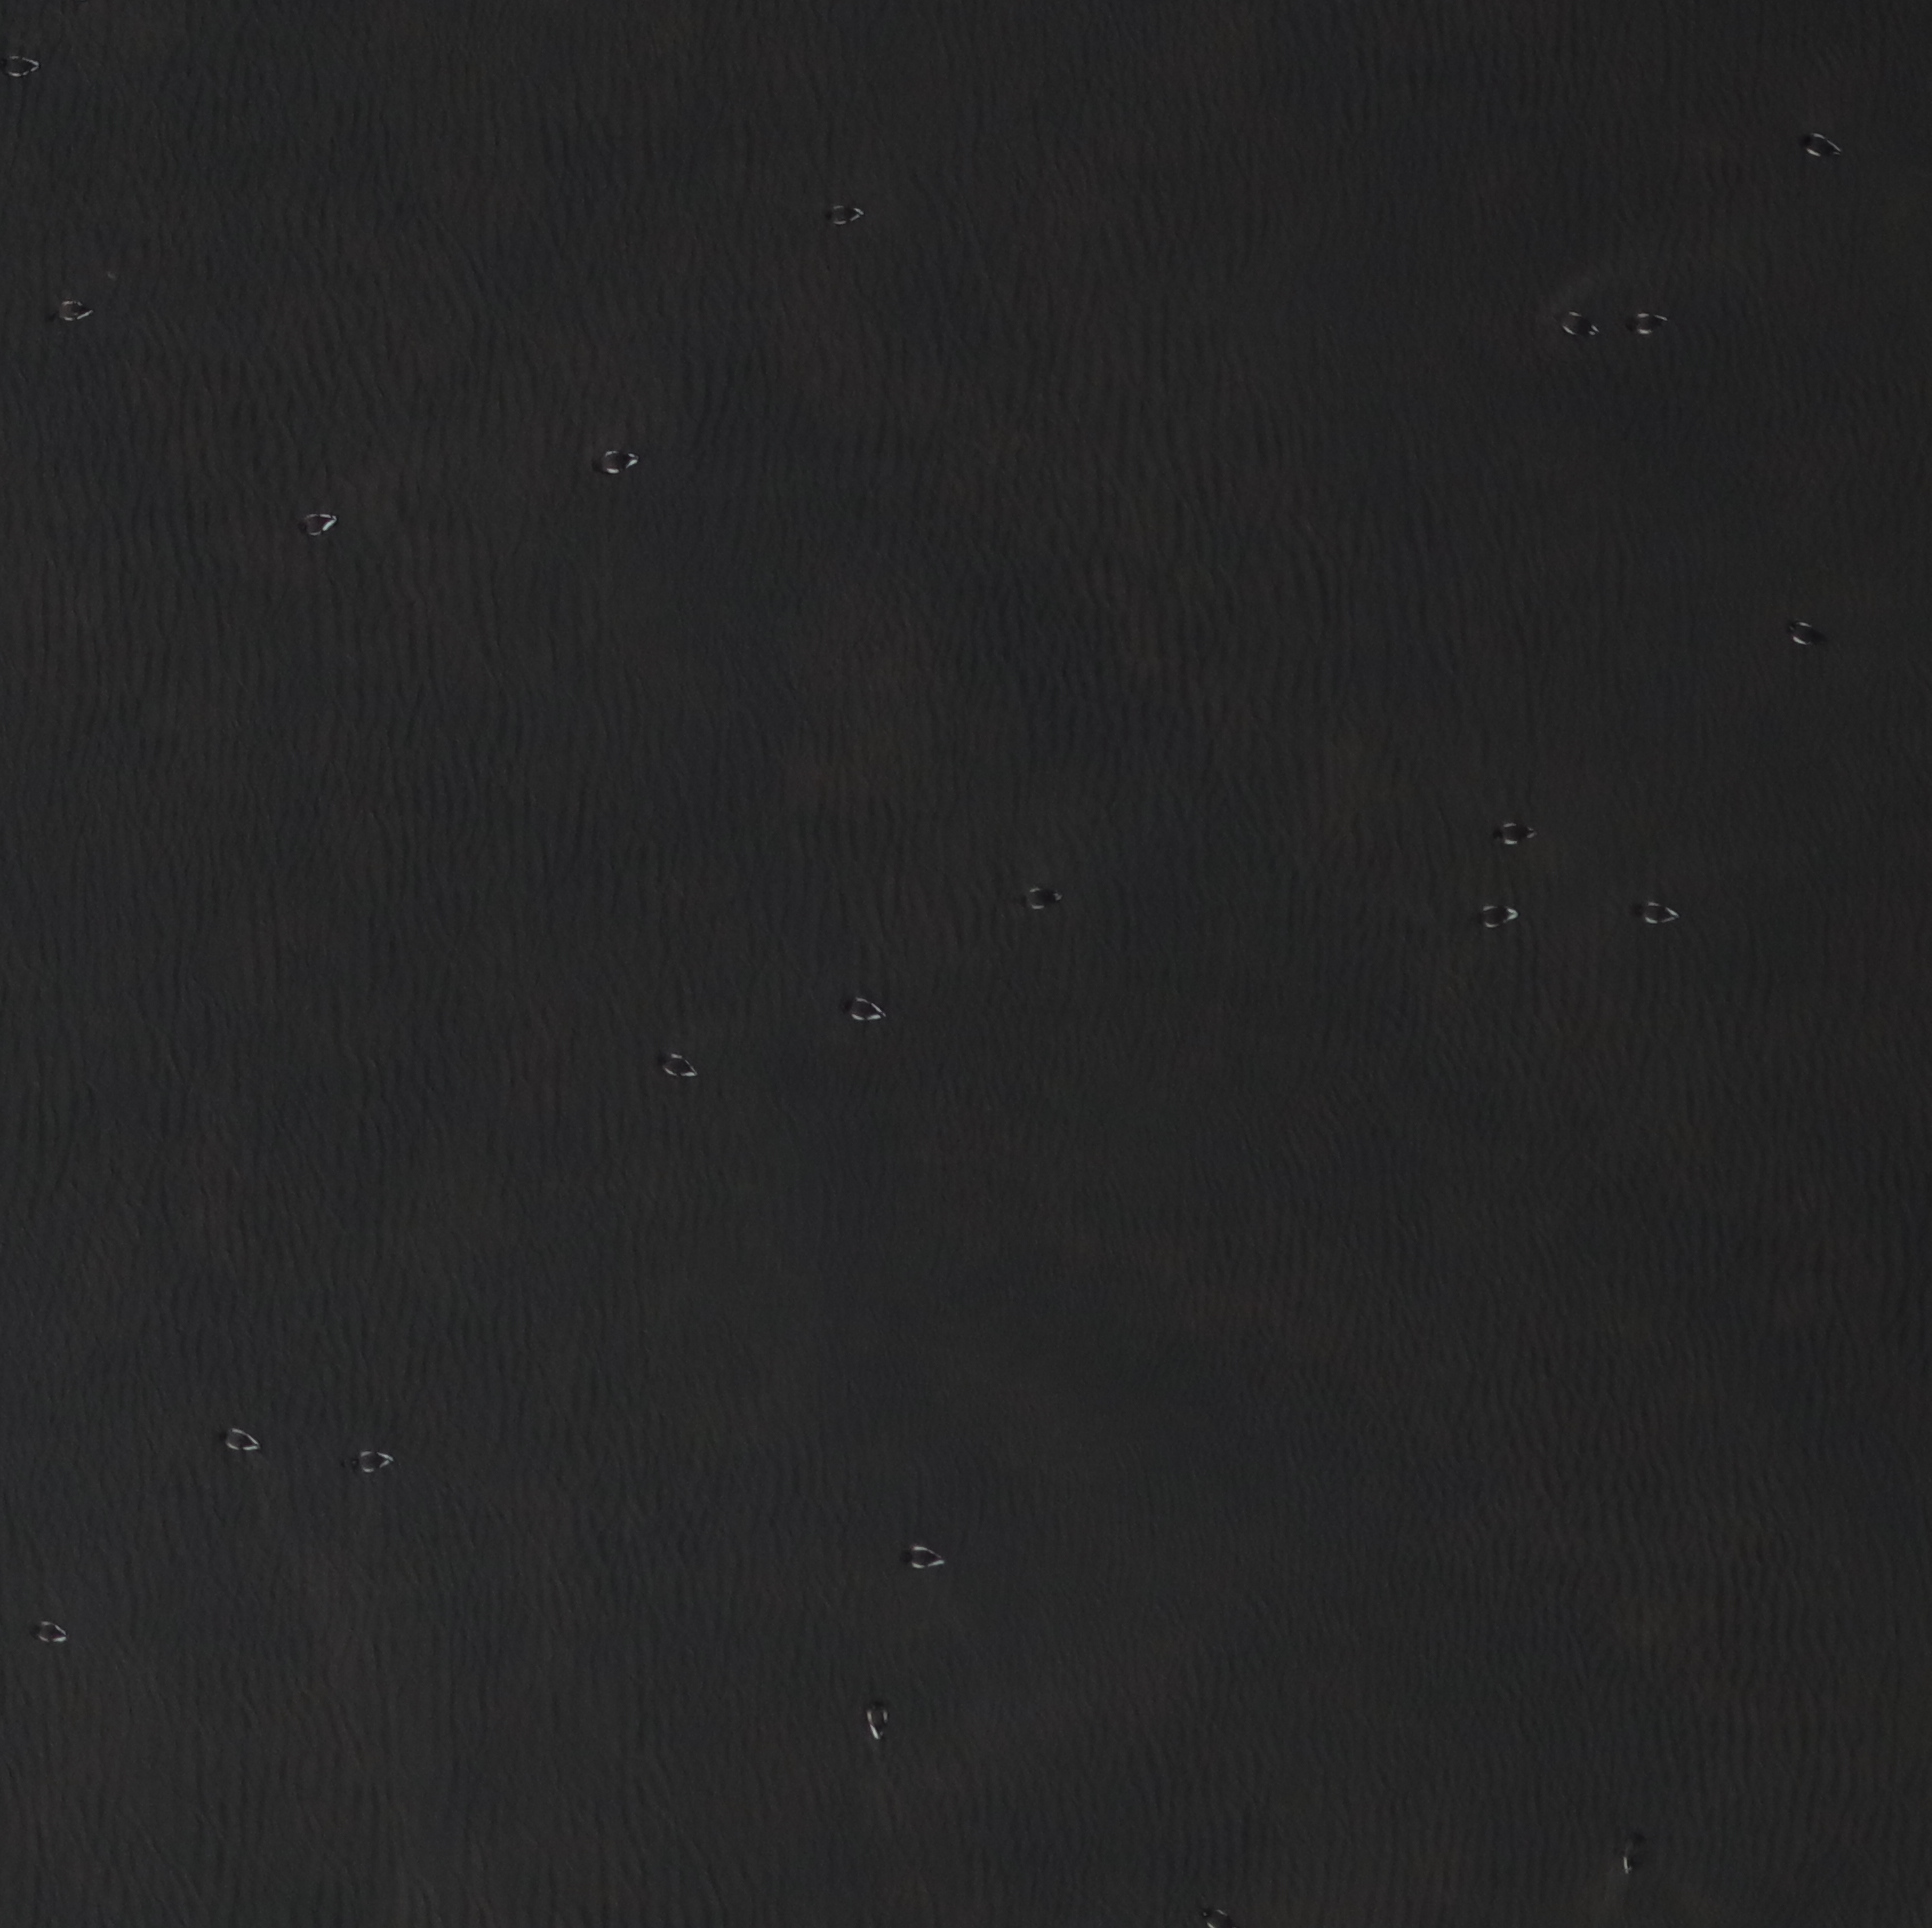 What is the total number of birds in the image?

22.